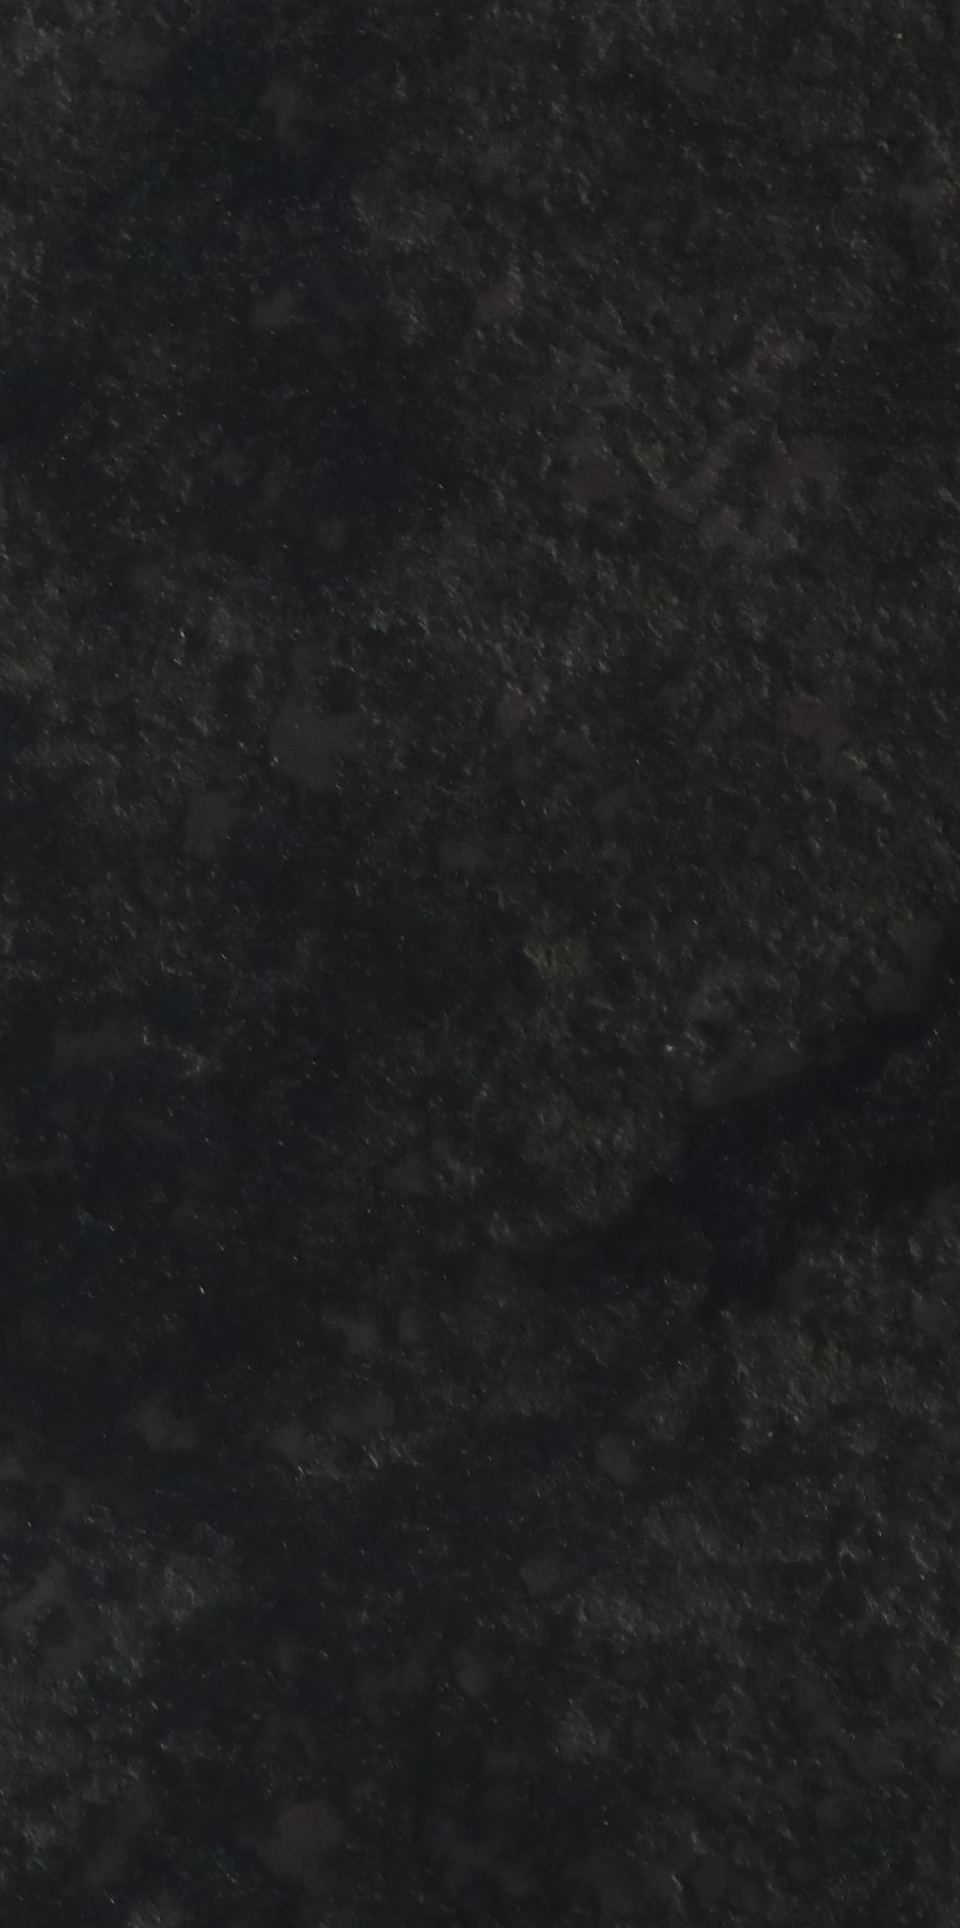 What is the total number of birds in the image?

0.